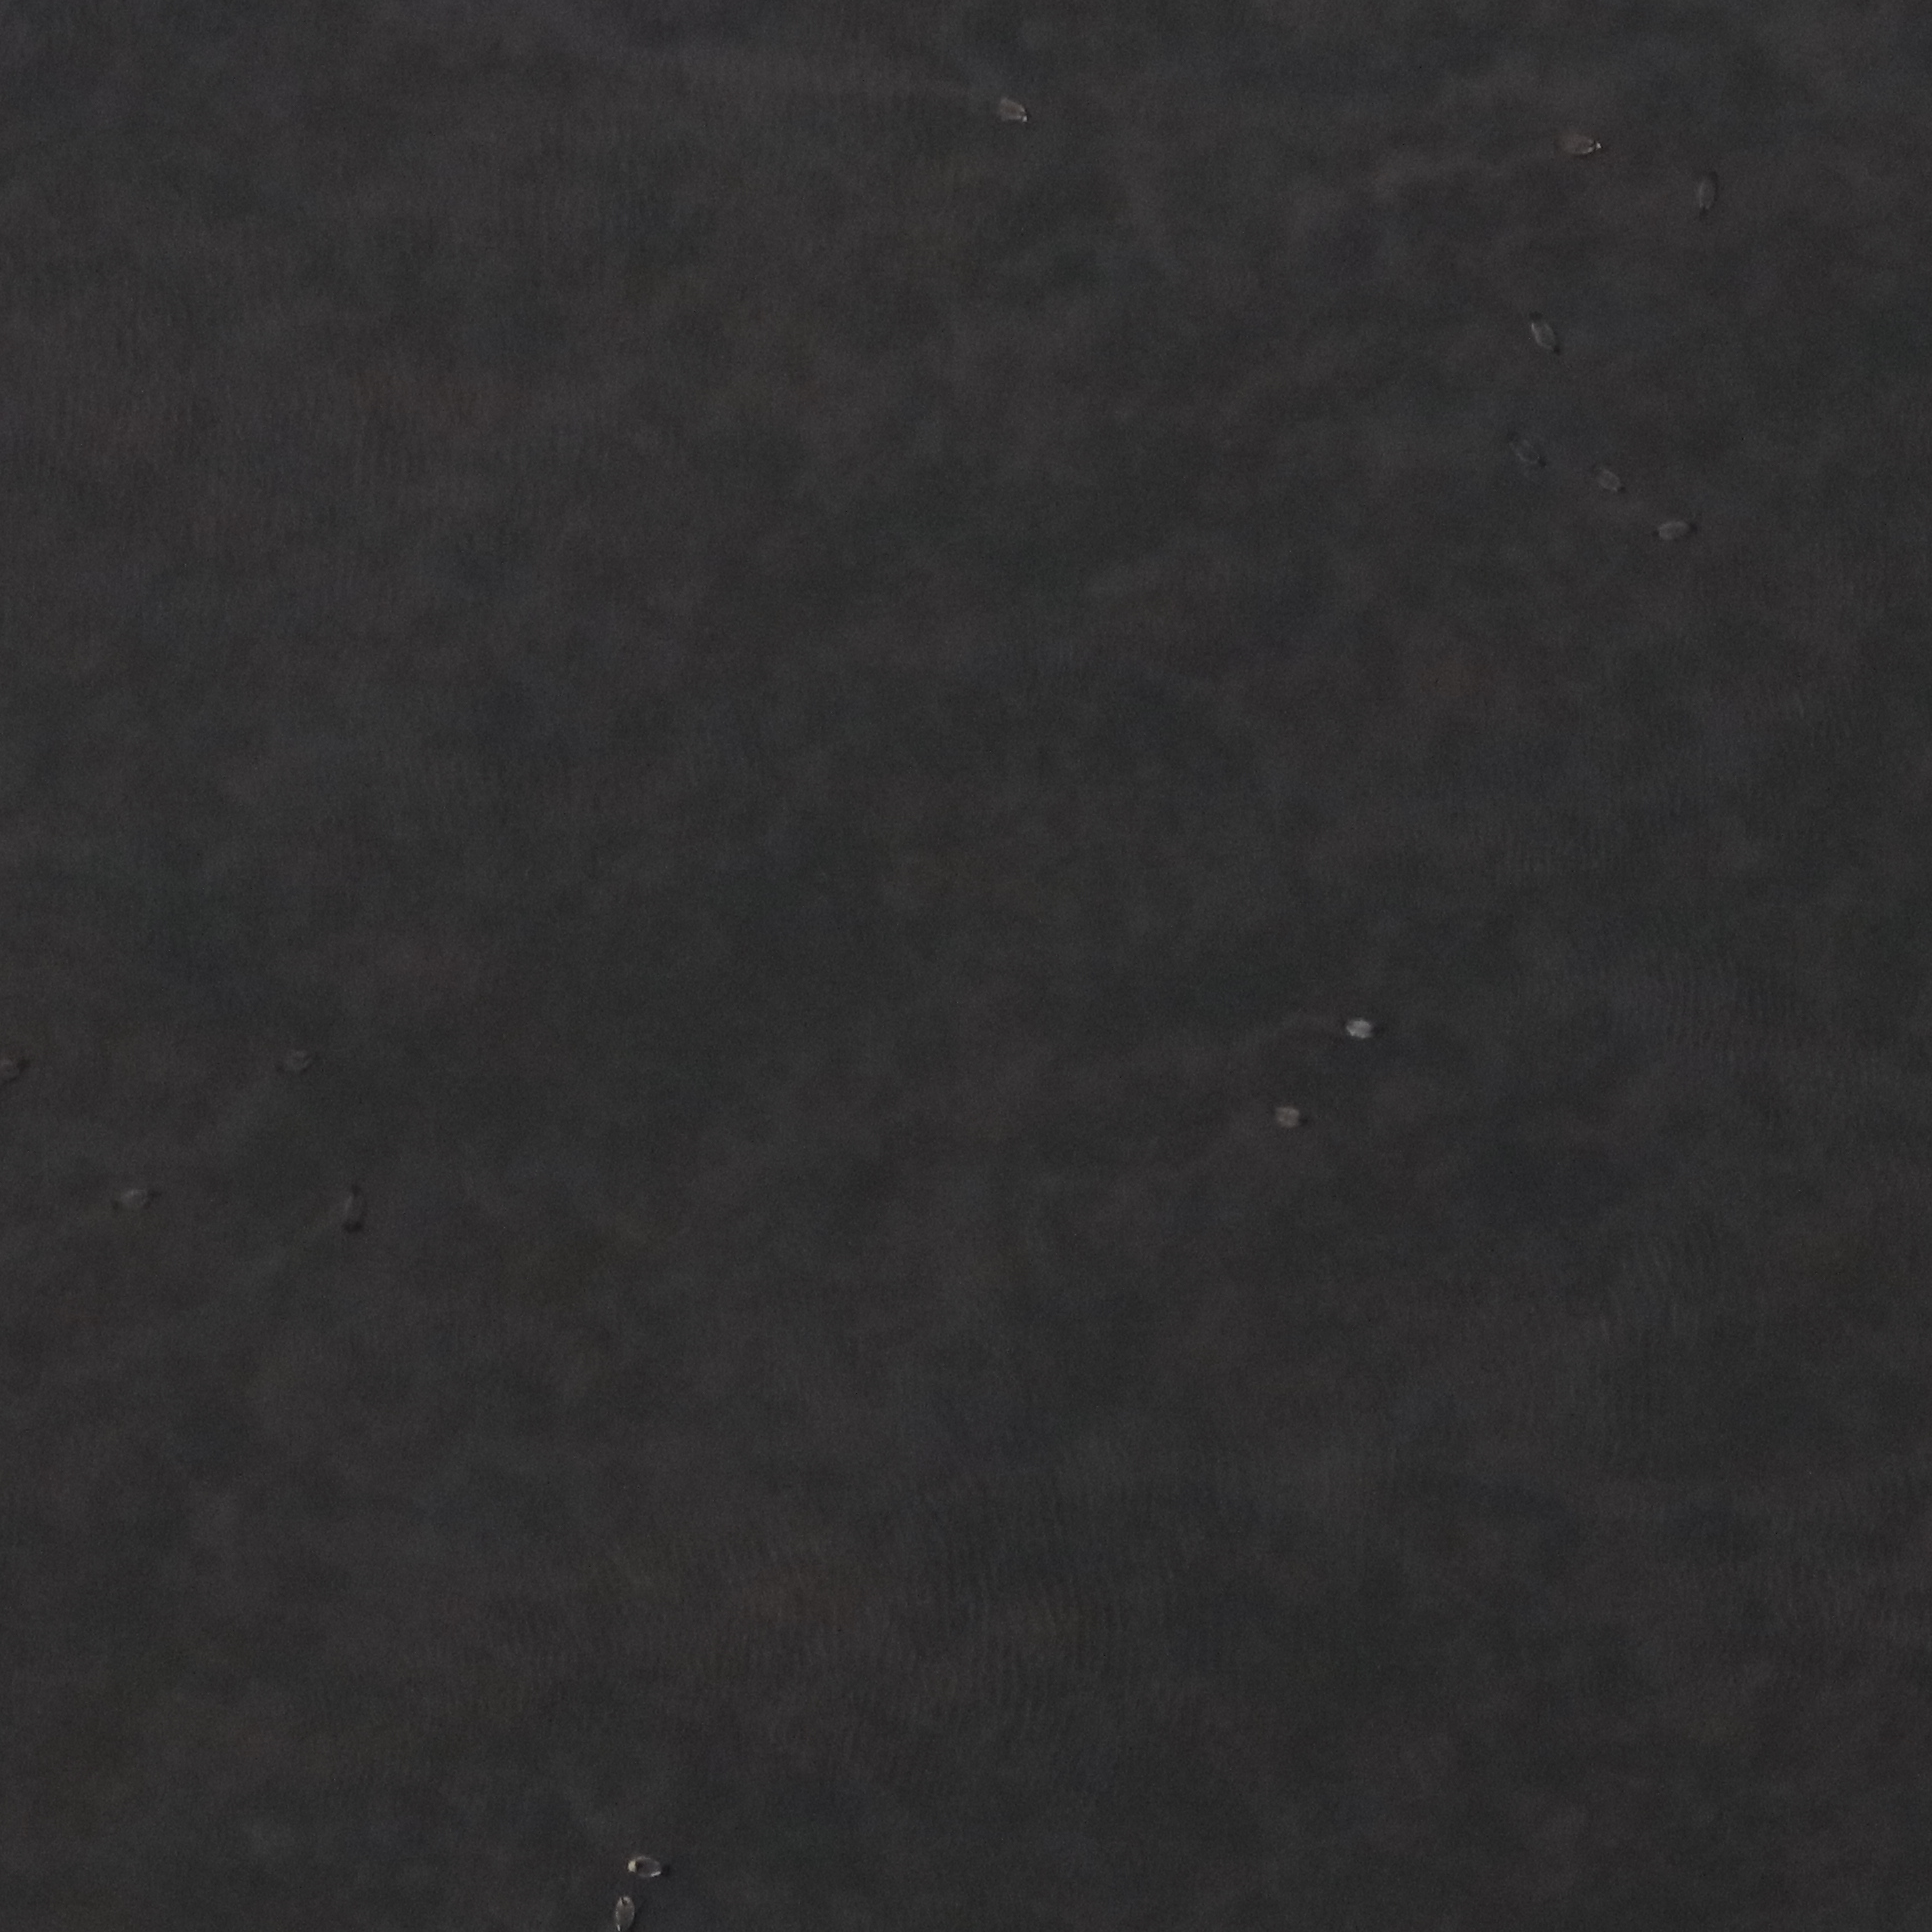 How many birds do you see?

15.